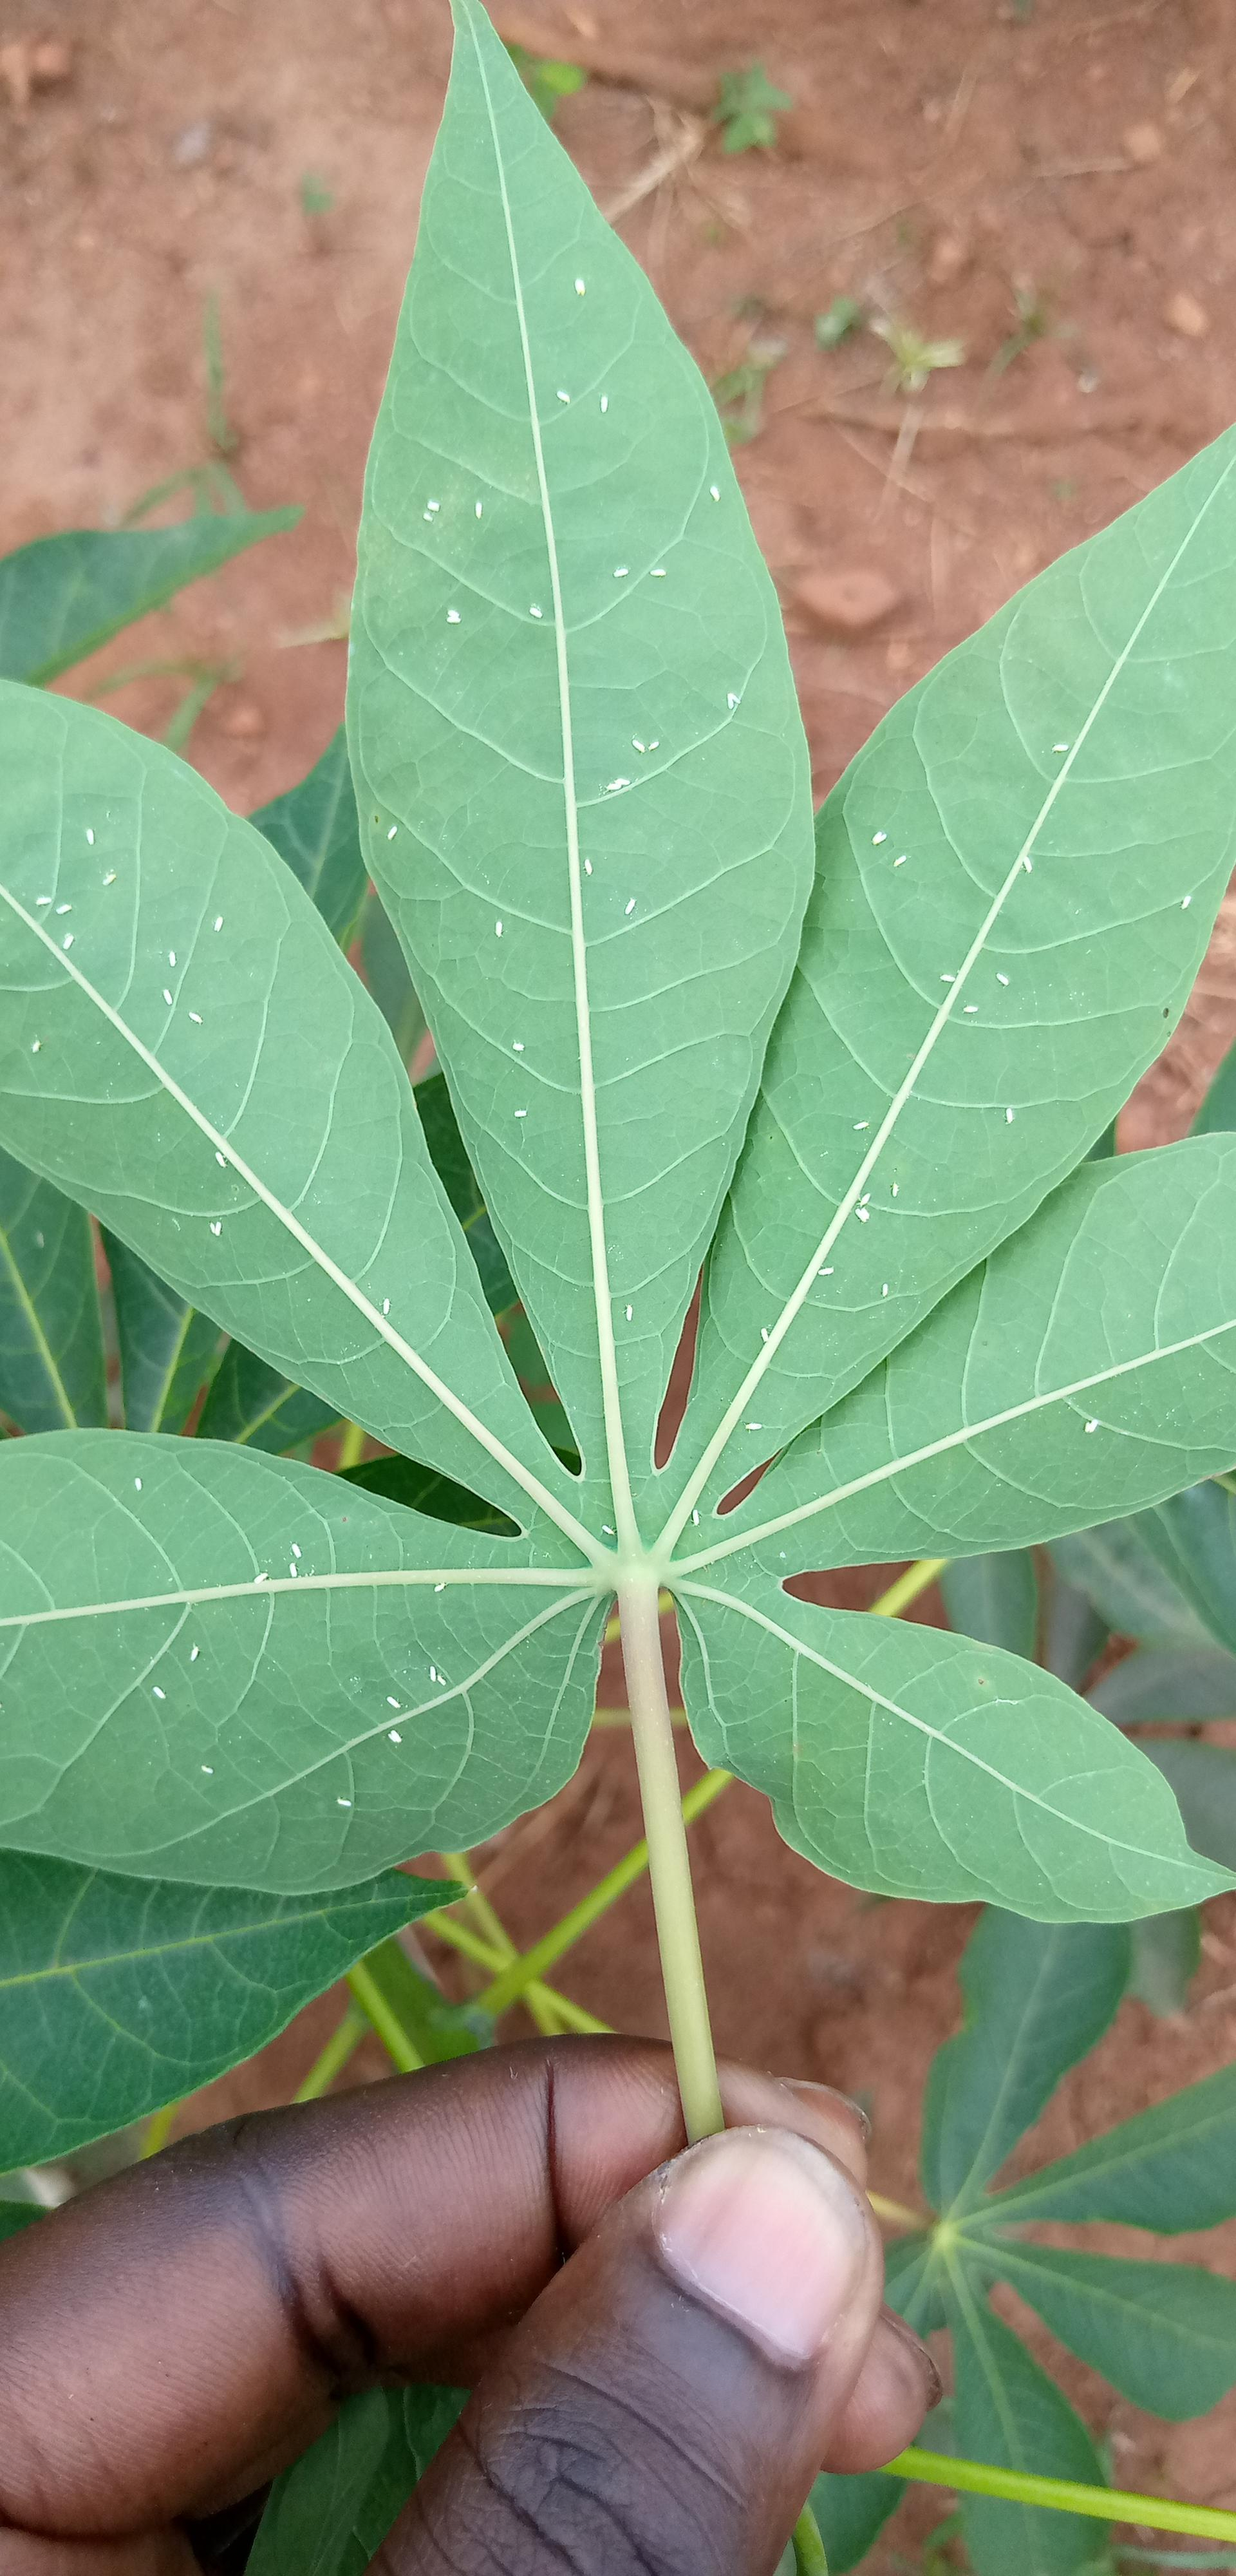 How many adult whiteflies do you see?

76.